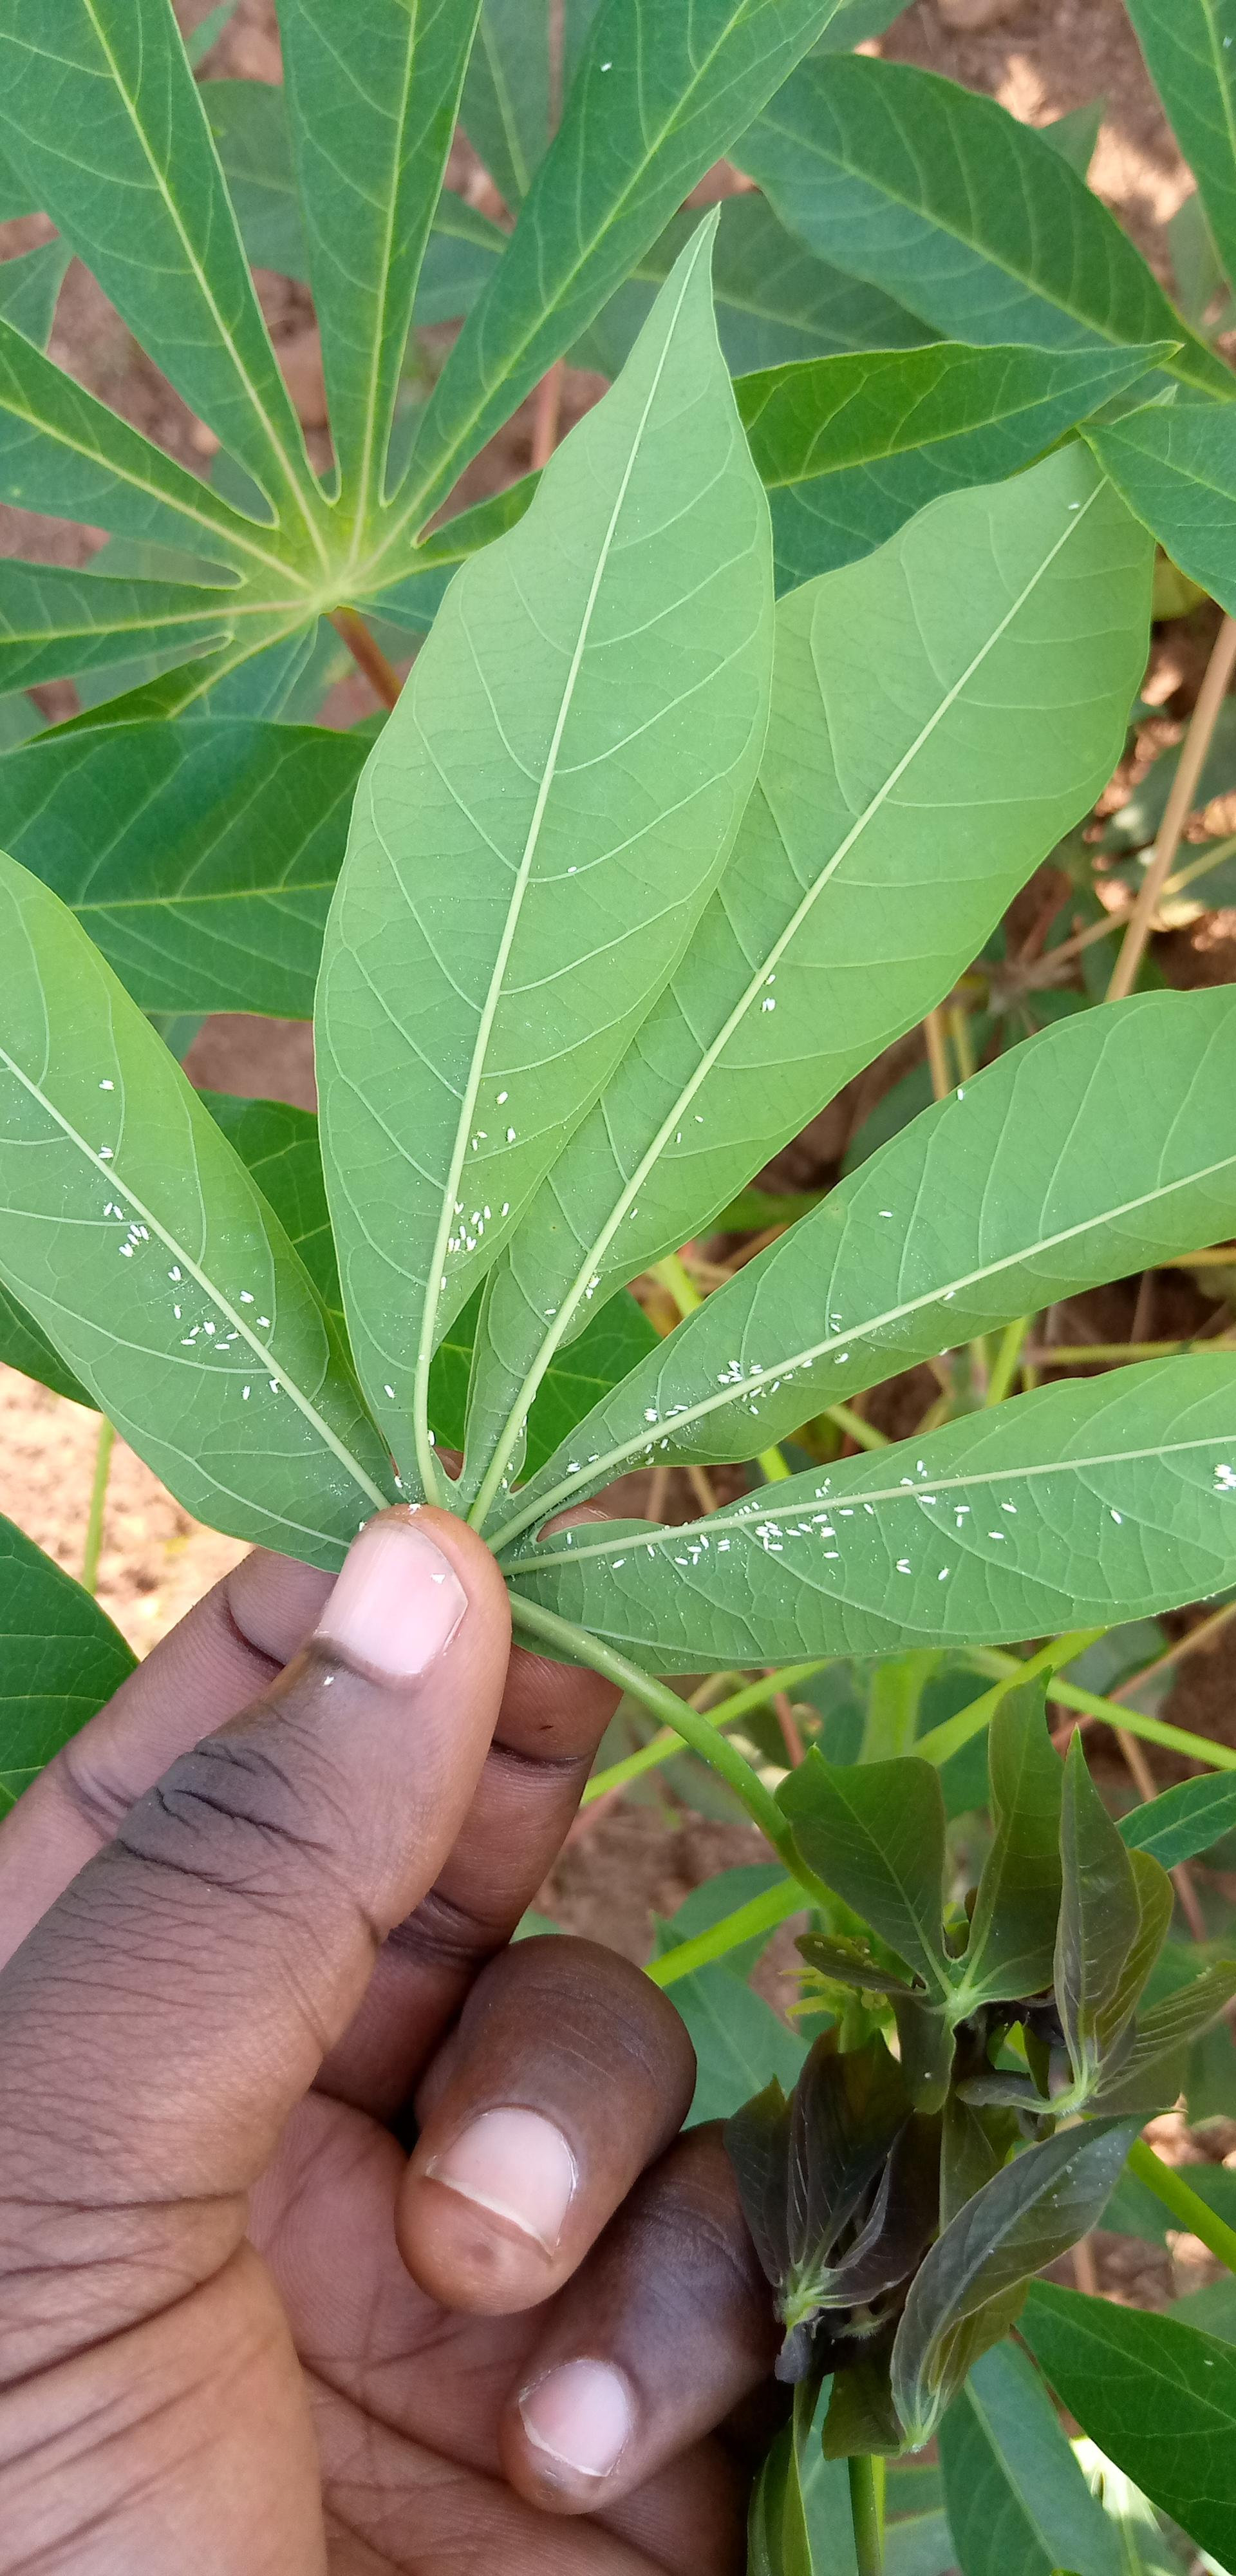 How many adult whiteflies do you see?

143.